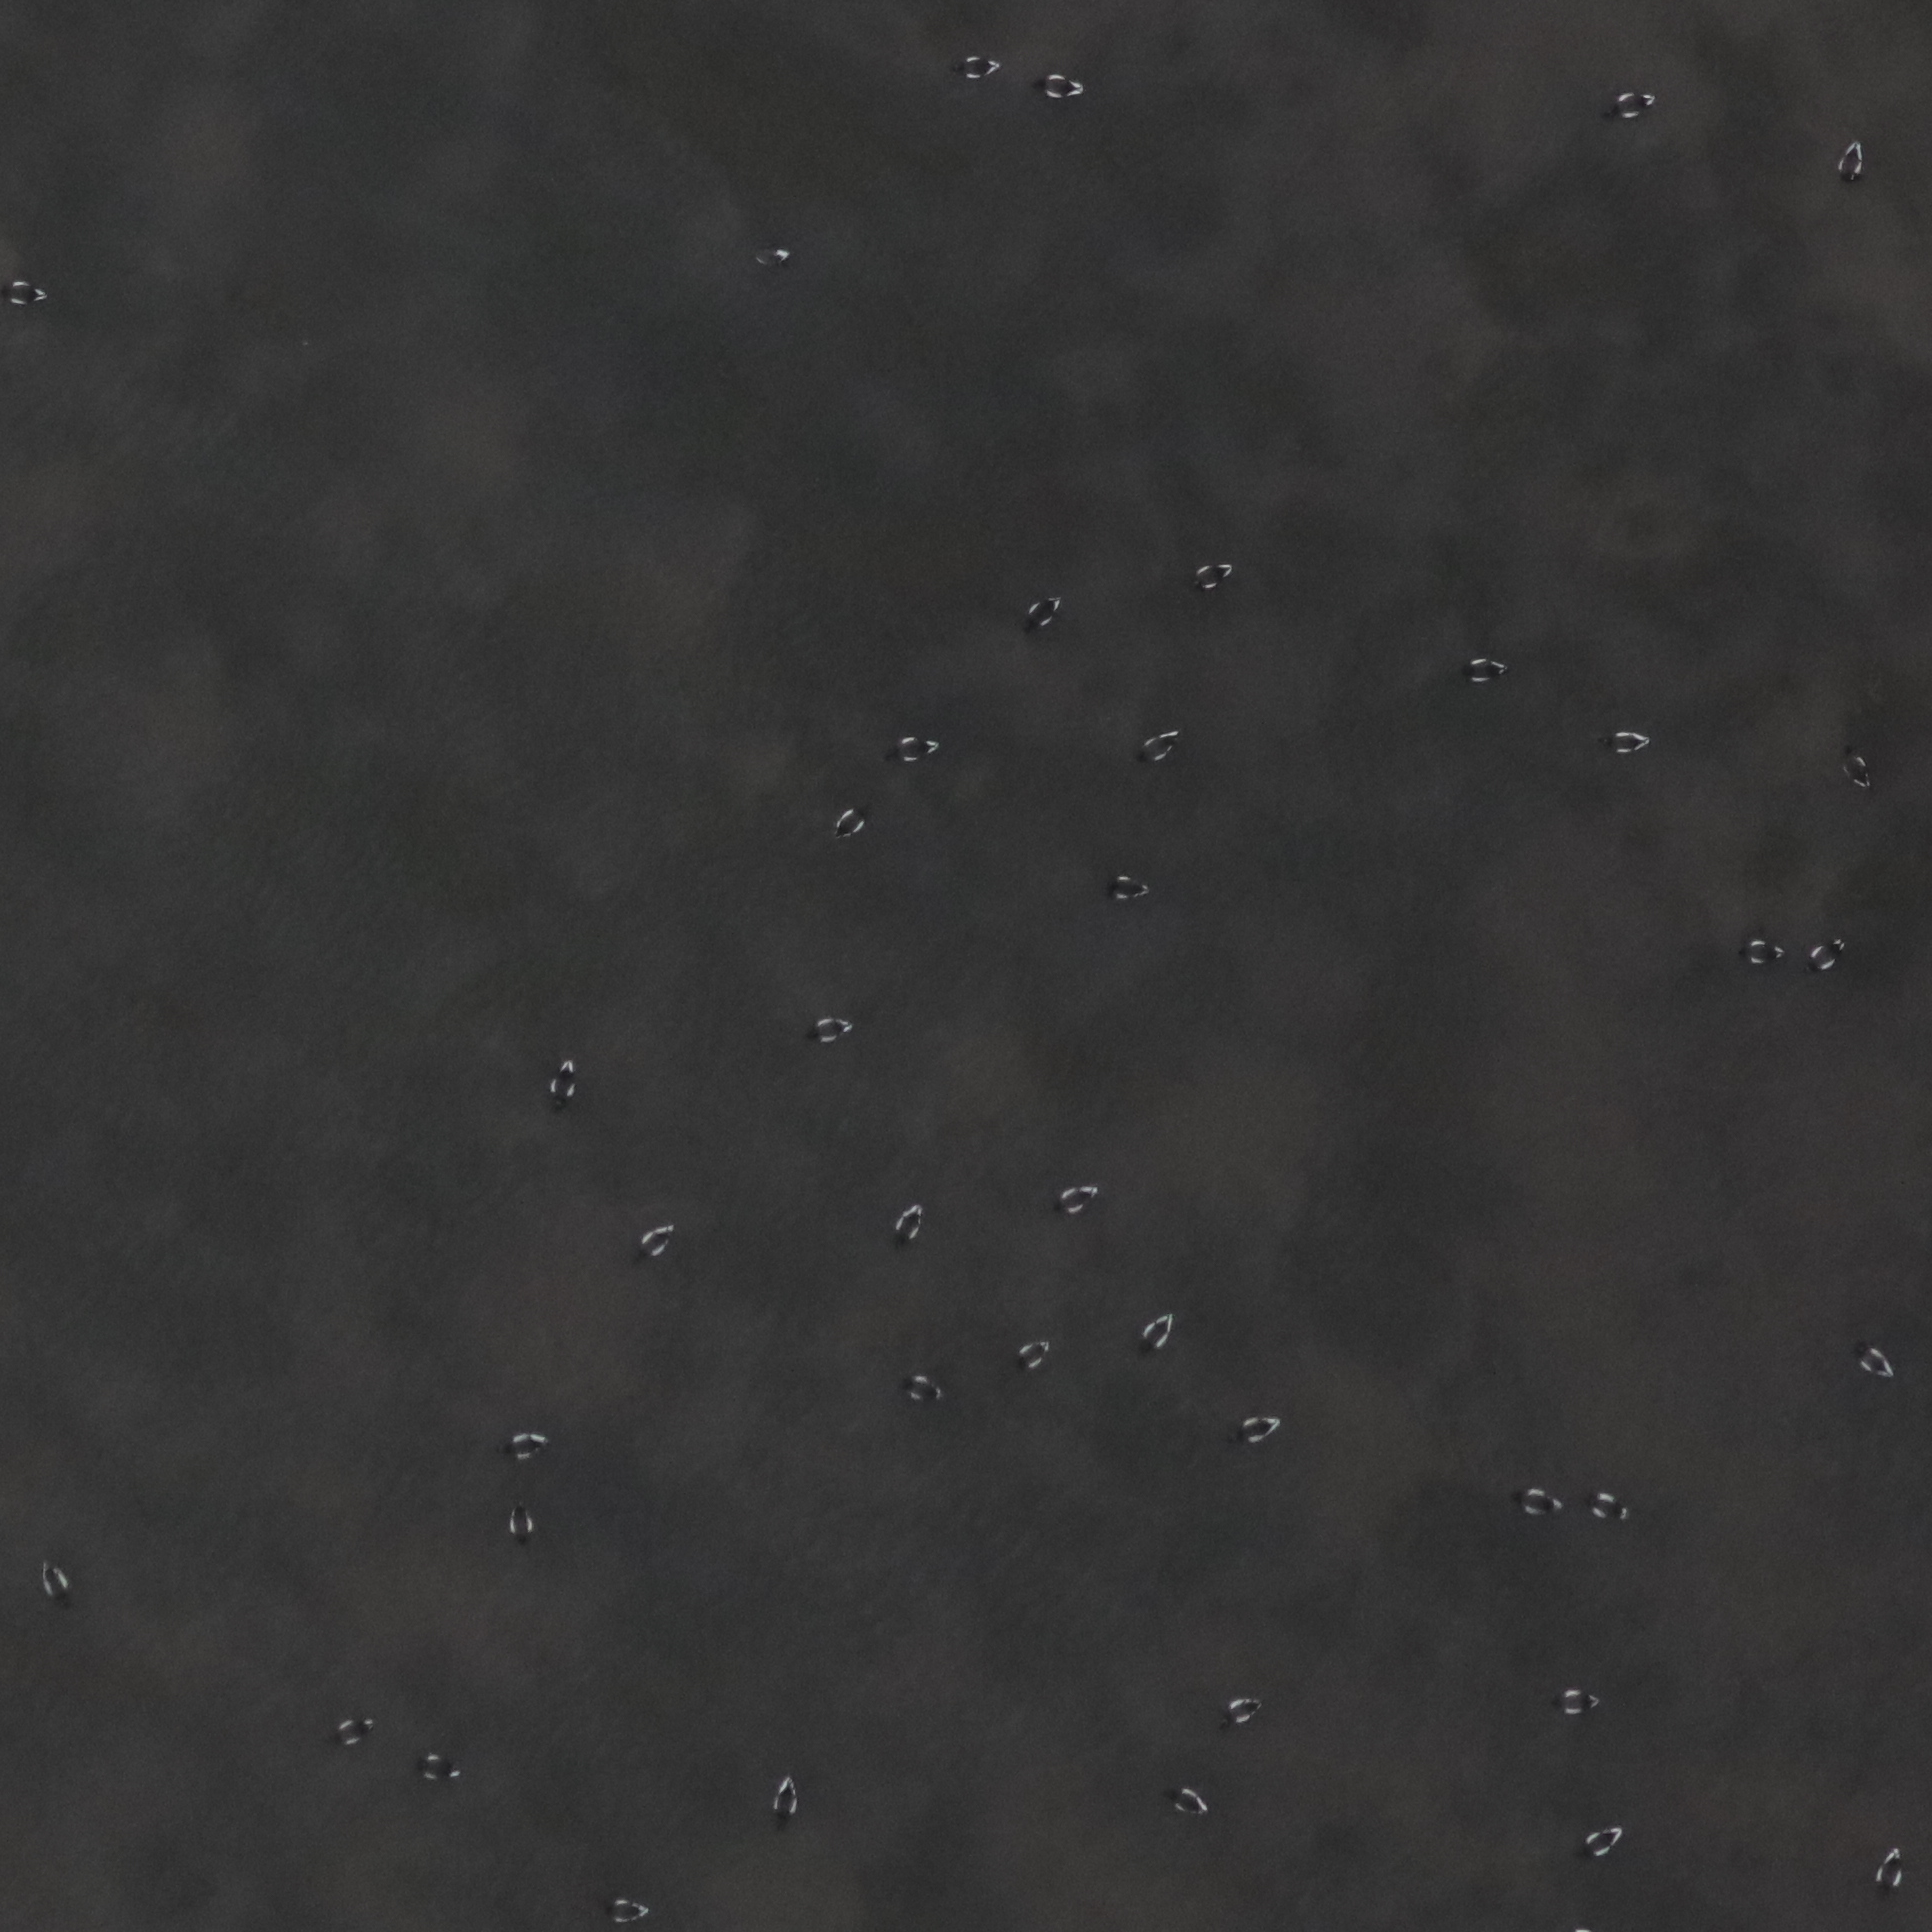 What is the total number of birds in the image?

41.